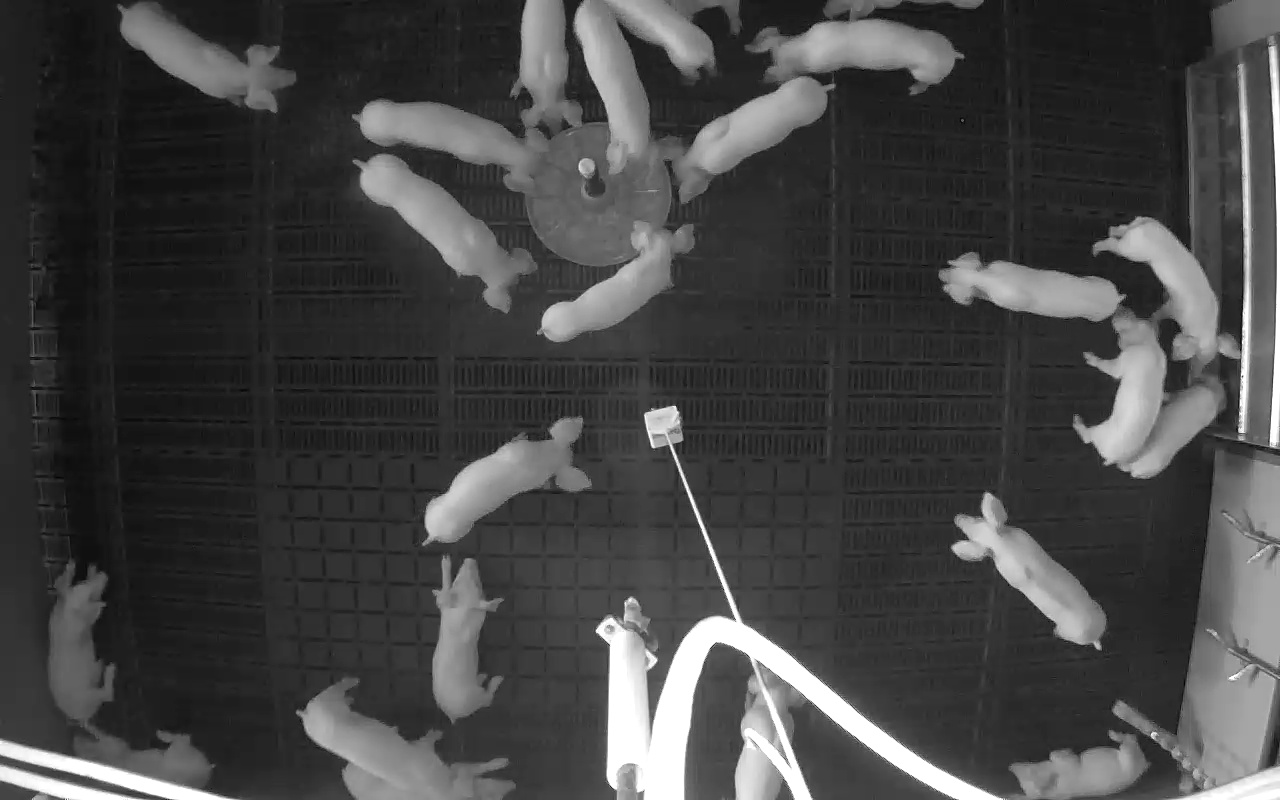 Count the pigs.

24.